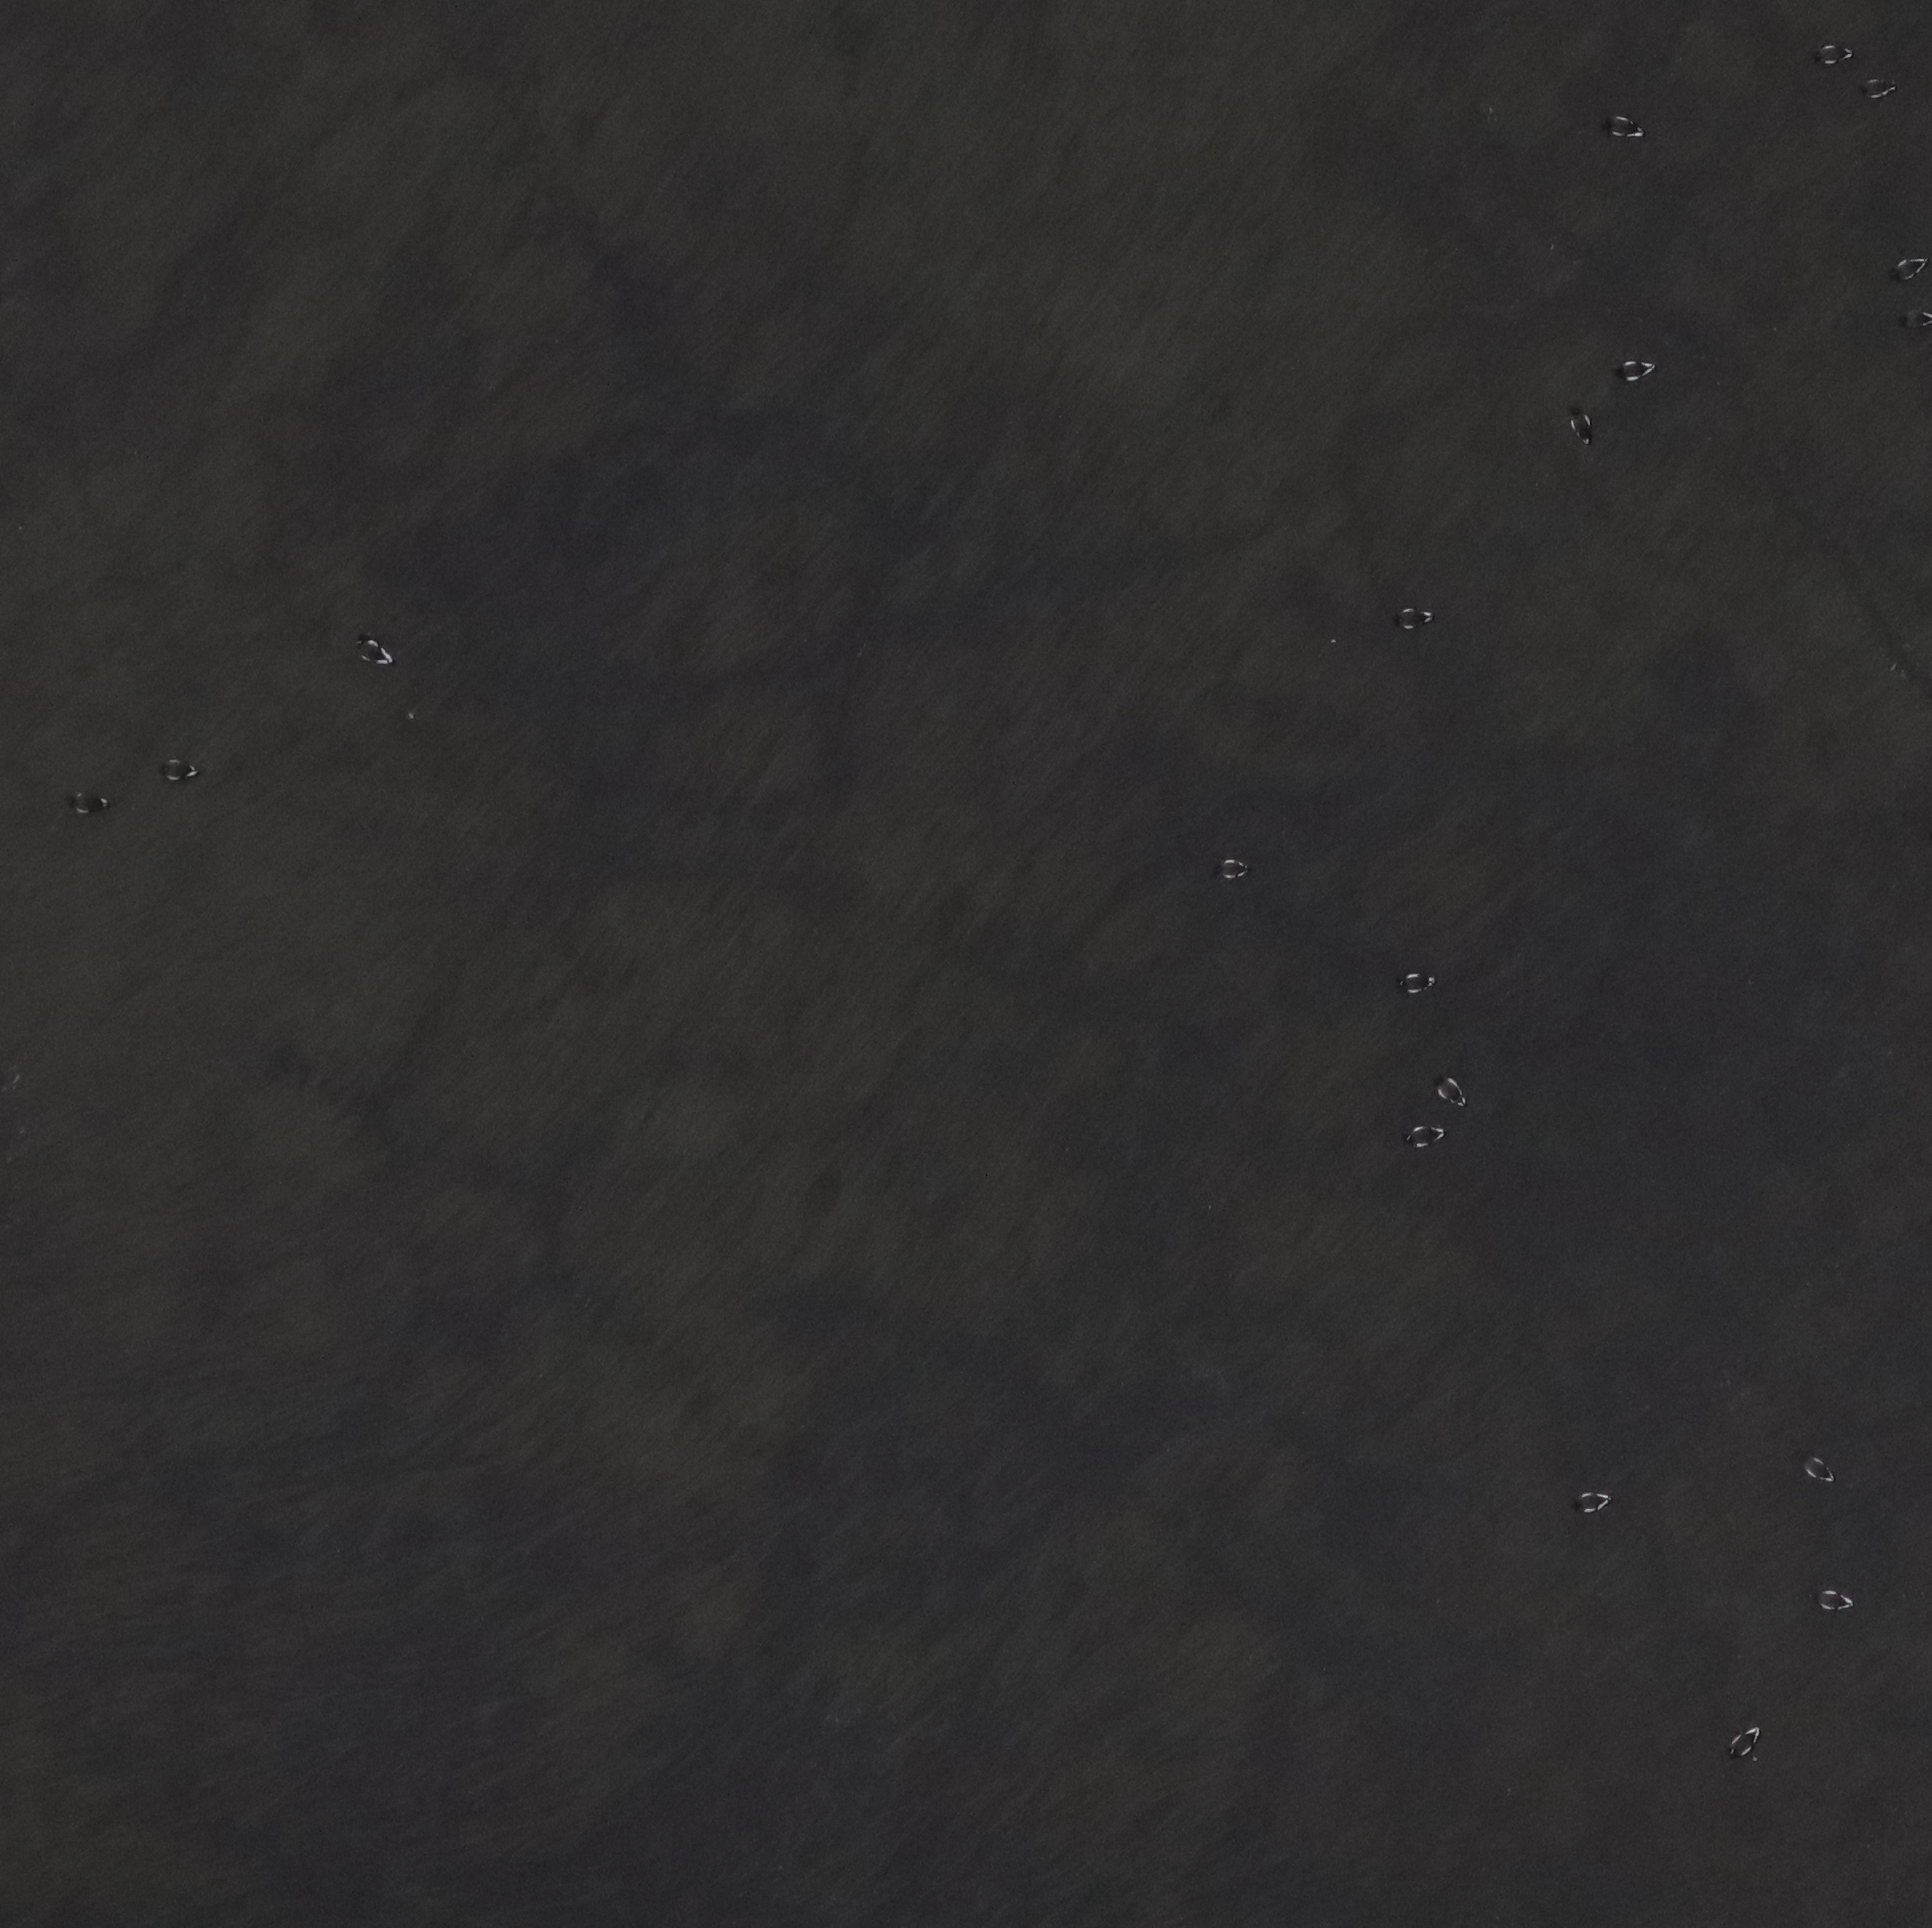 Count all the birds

19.